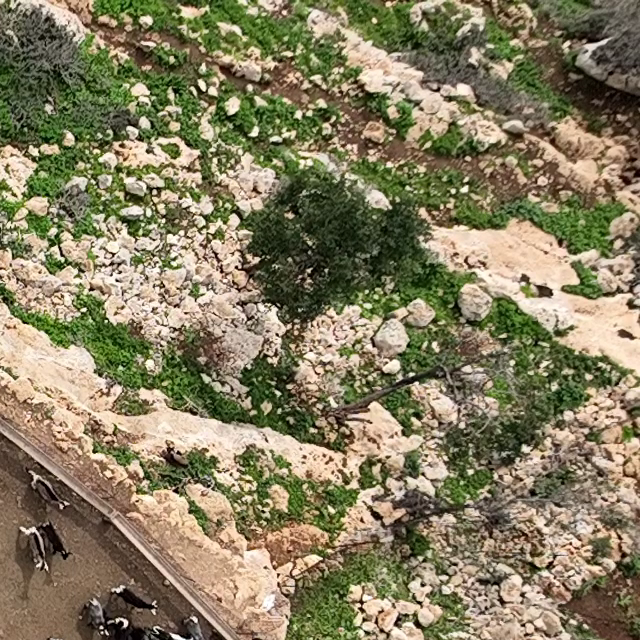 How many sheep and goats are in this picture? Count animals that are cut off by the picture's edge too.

9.